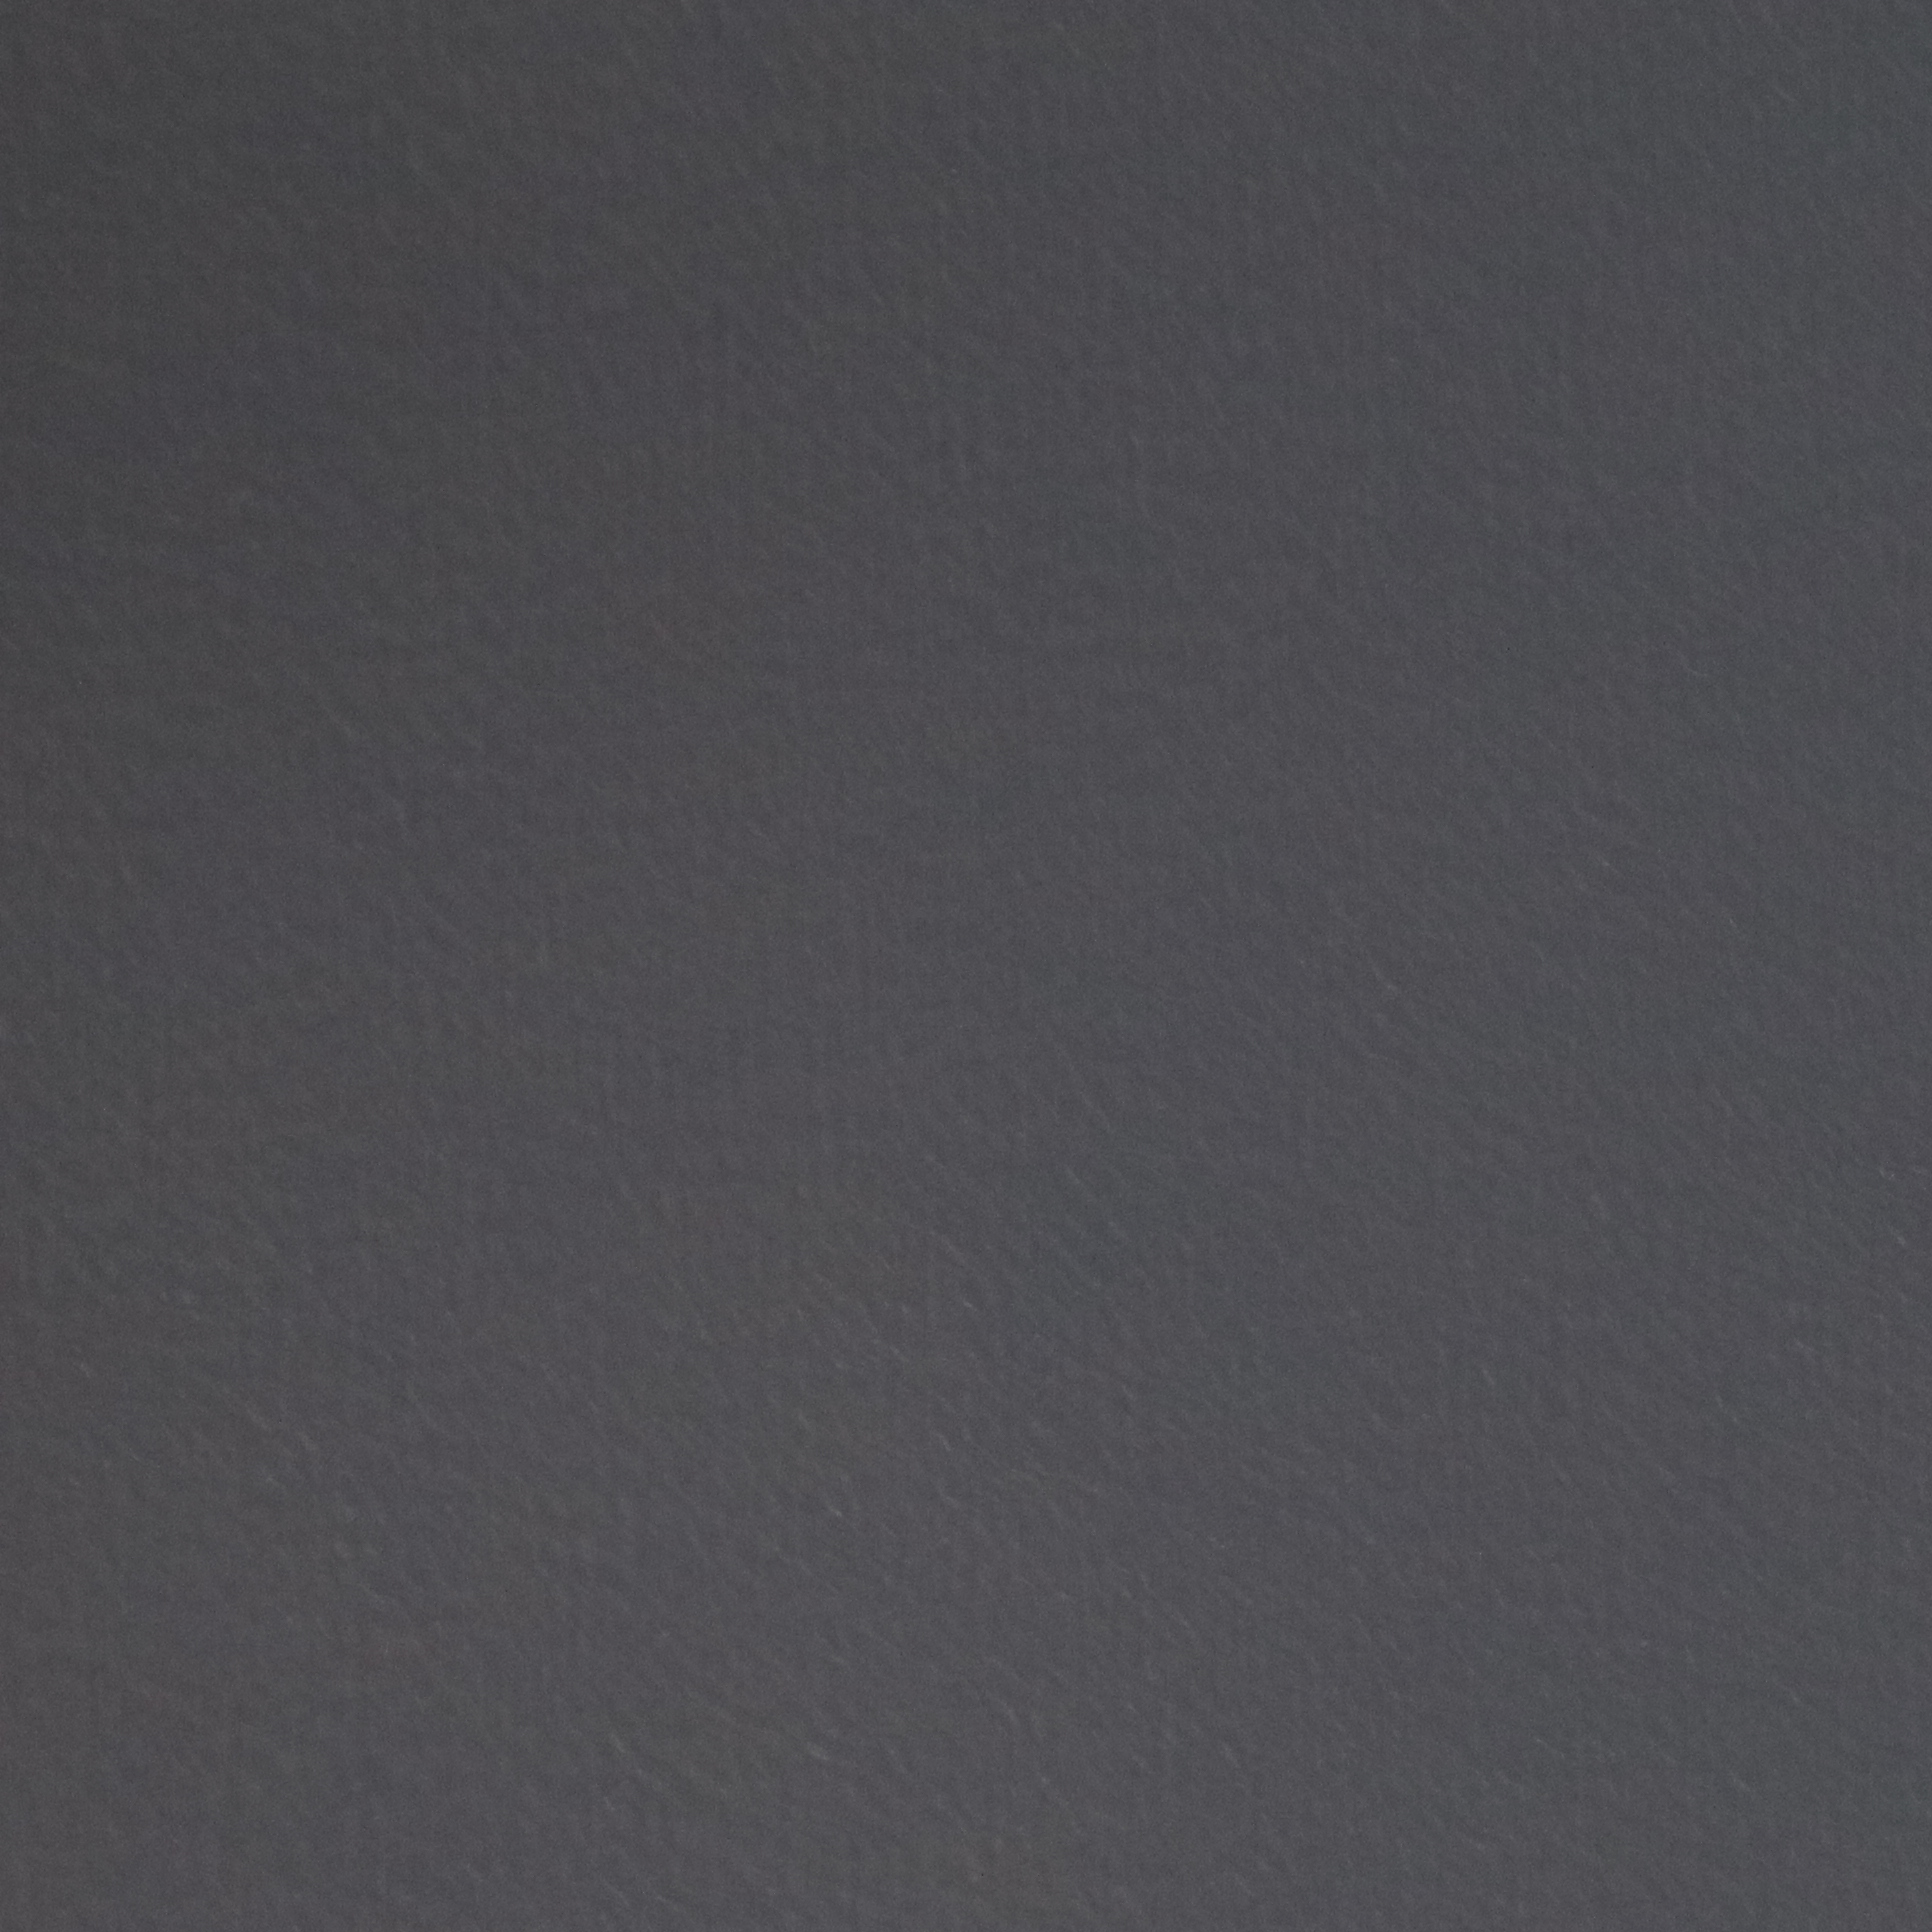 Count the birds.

0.